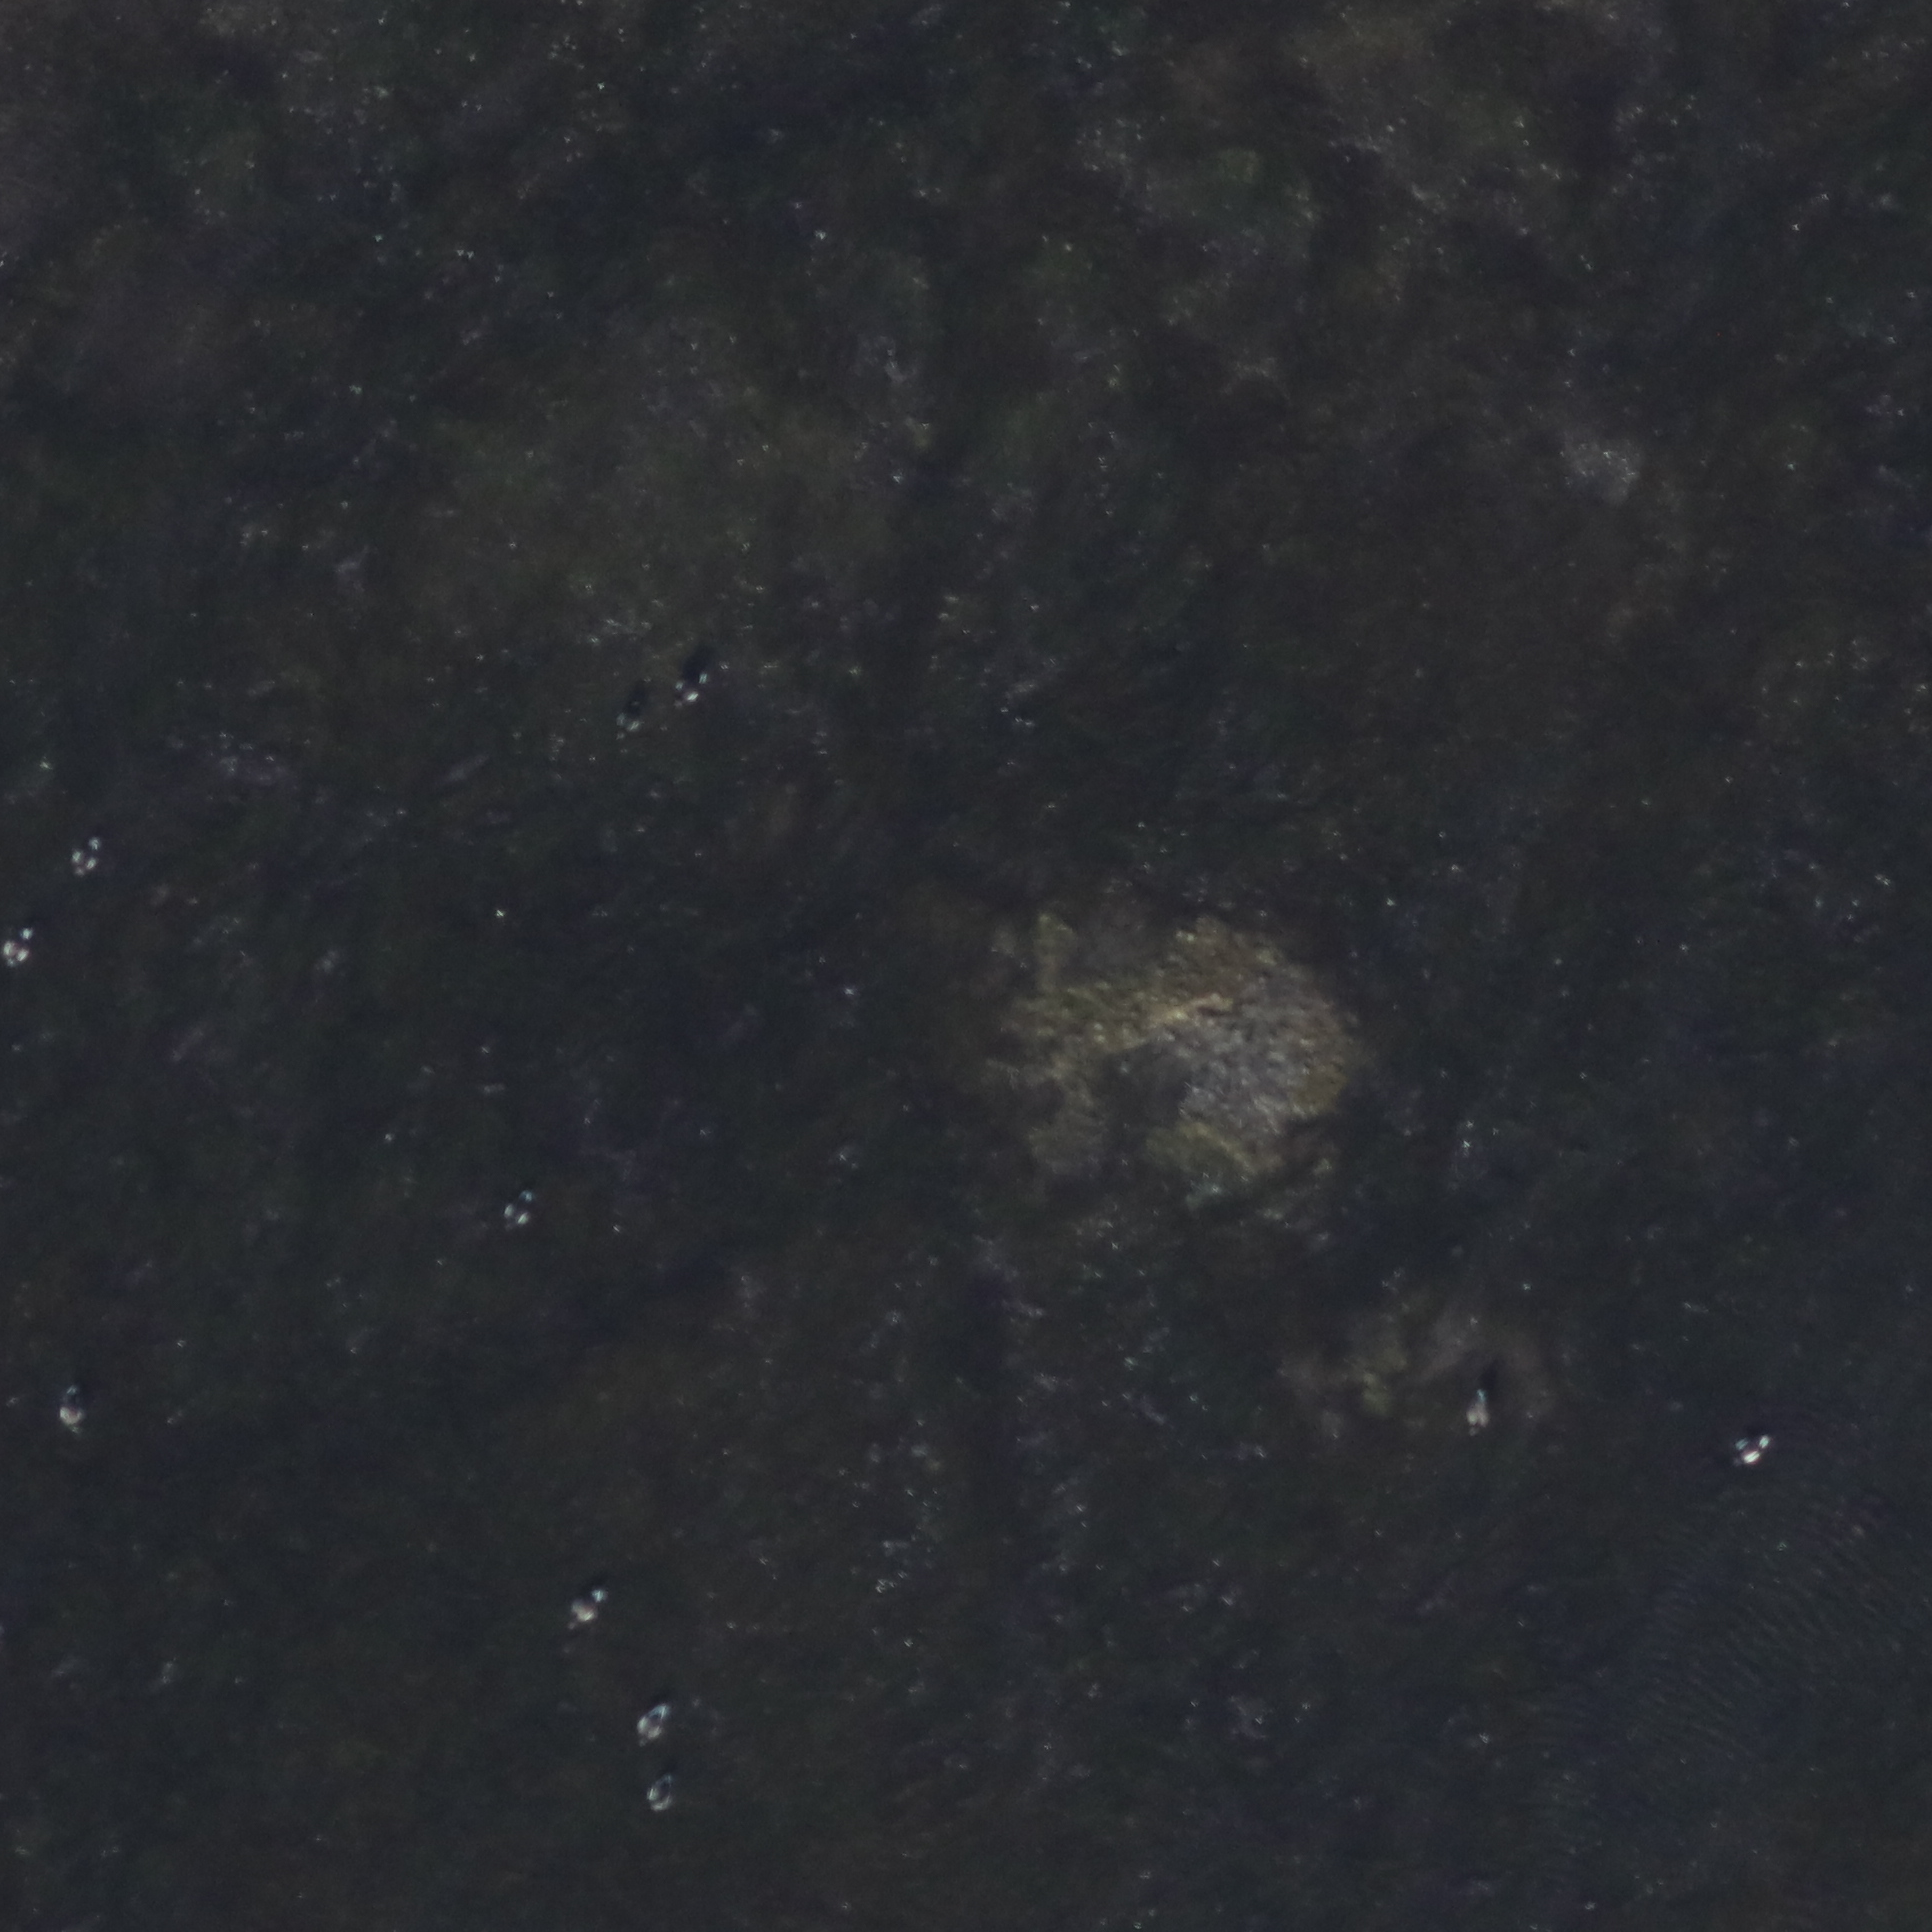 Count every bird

11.